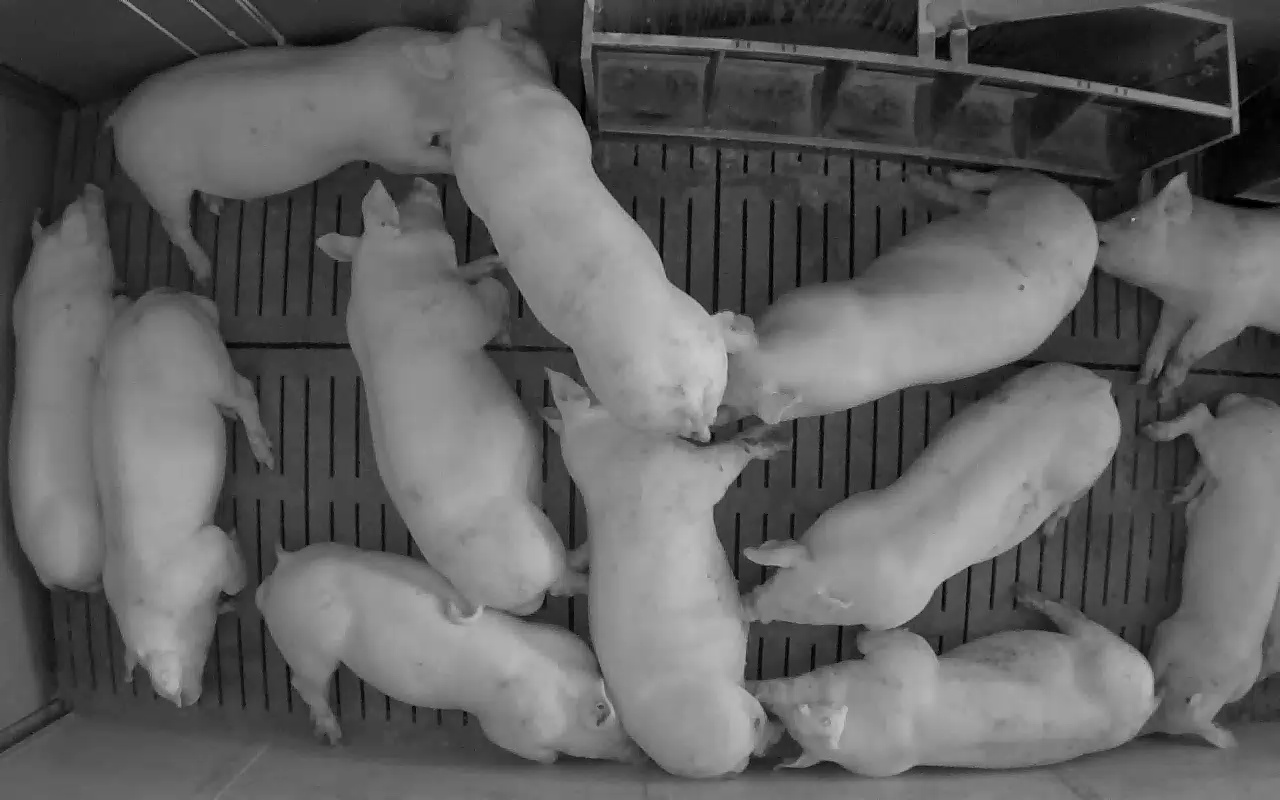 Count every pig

12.